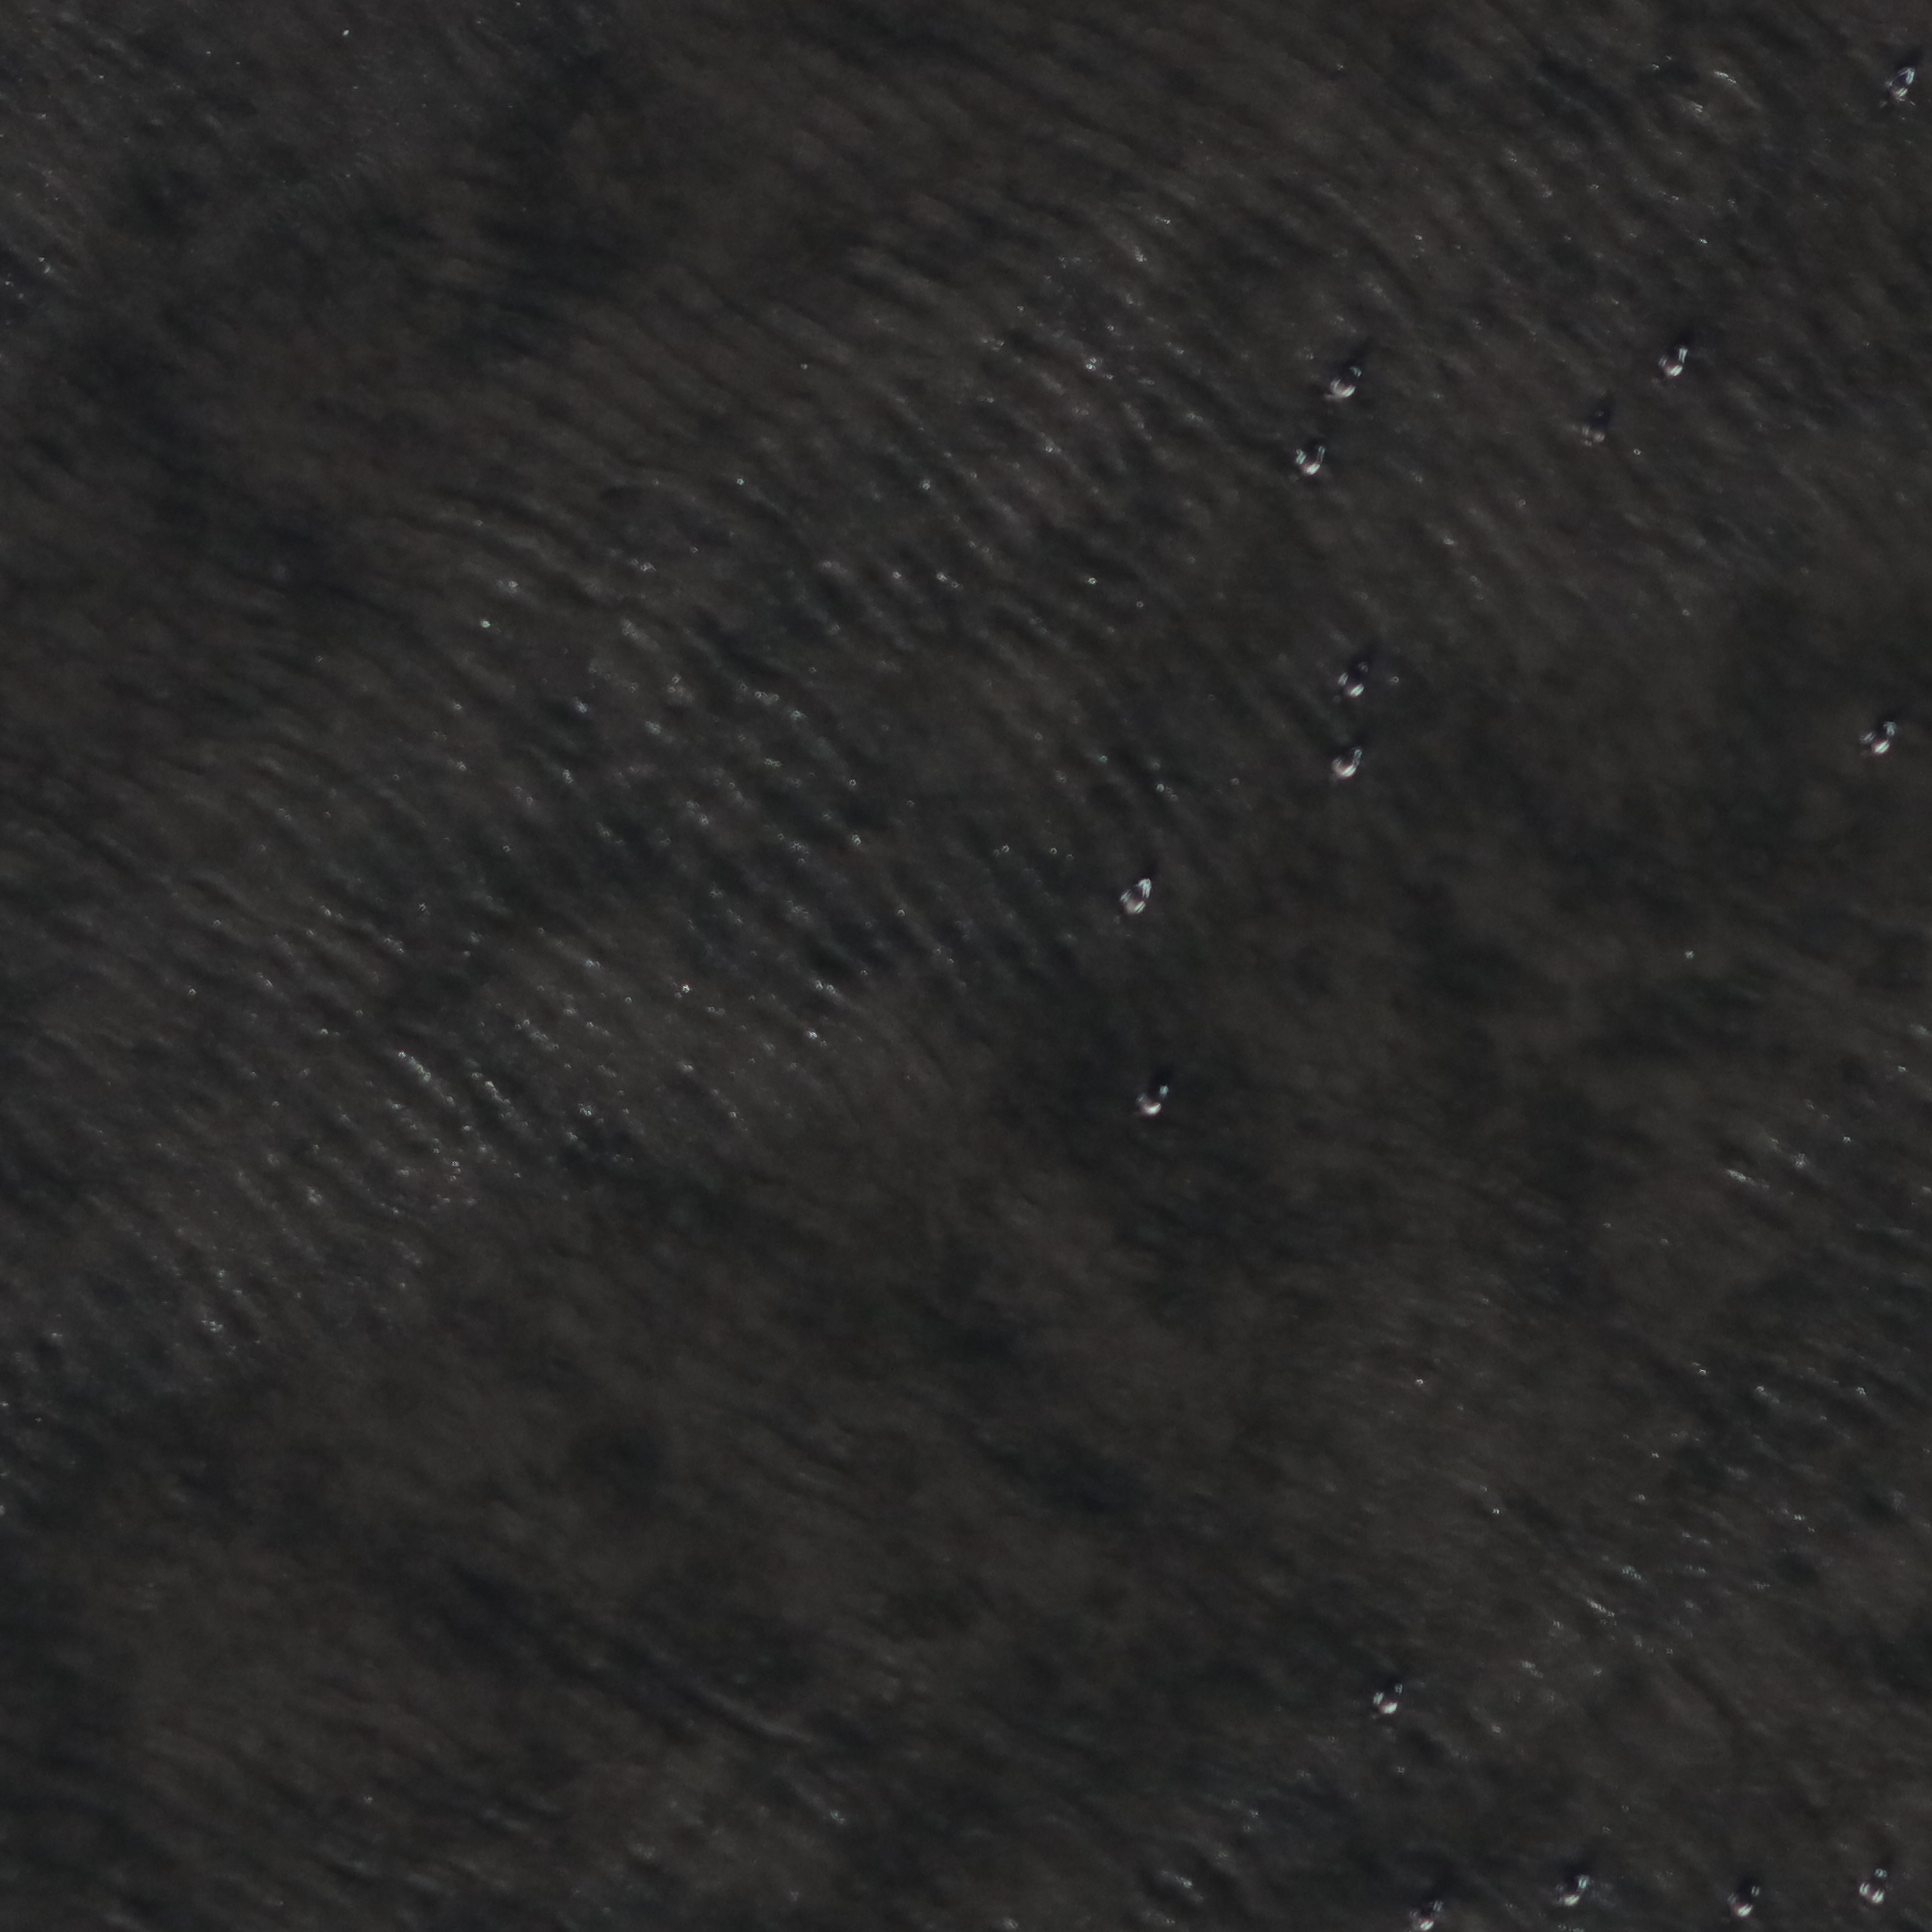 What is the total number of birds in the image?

15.